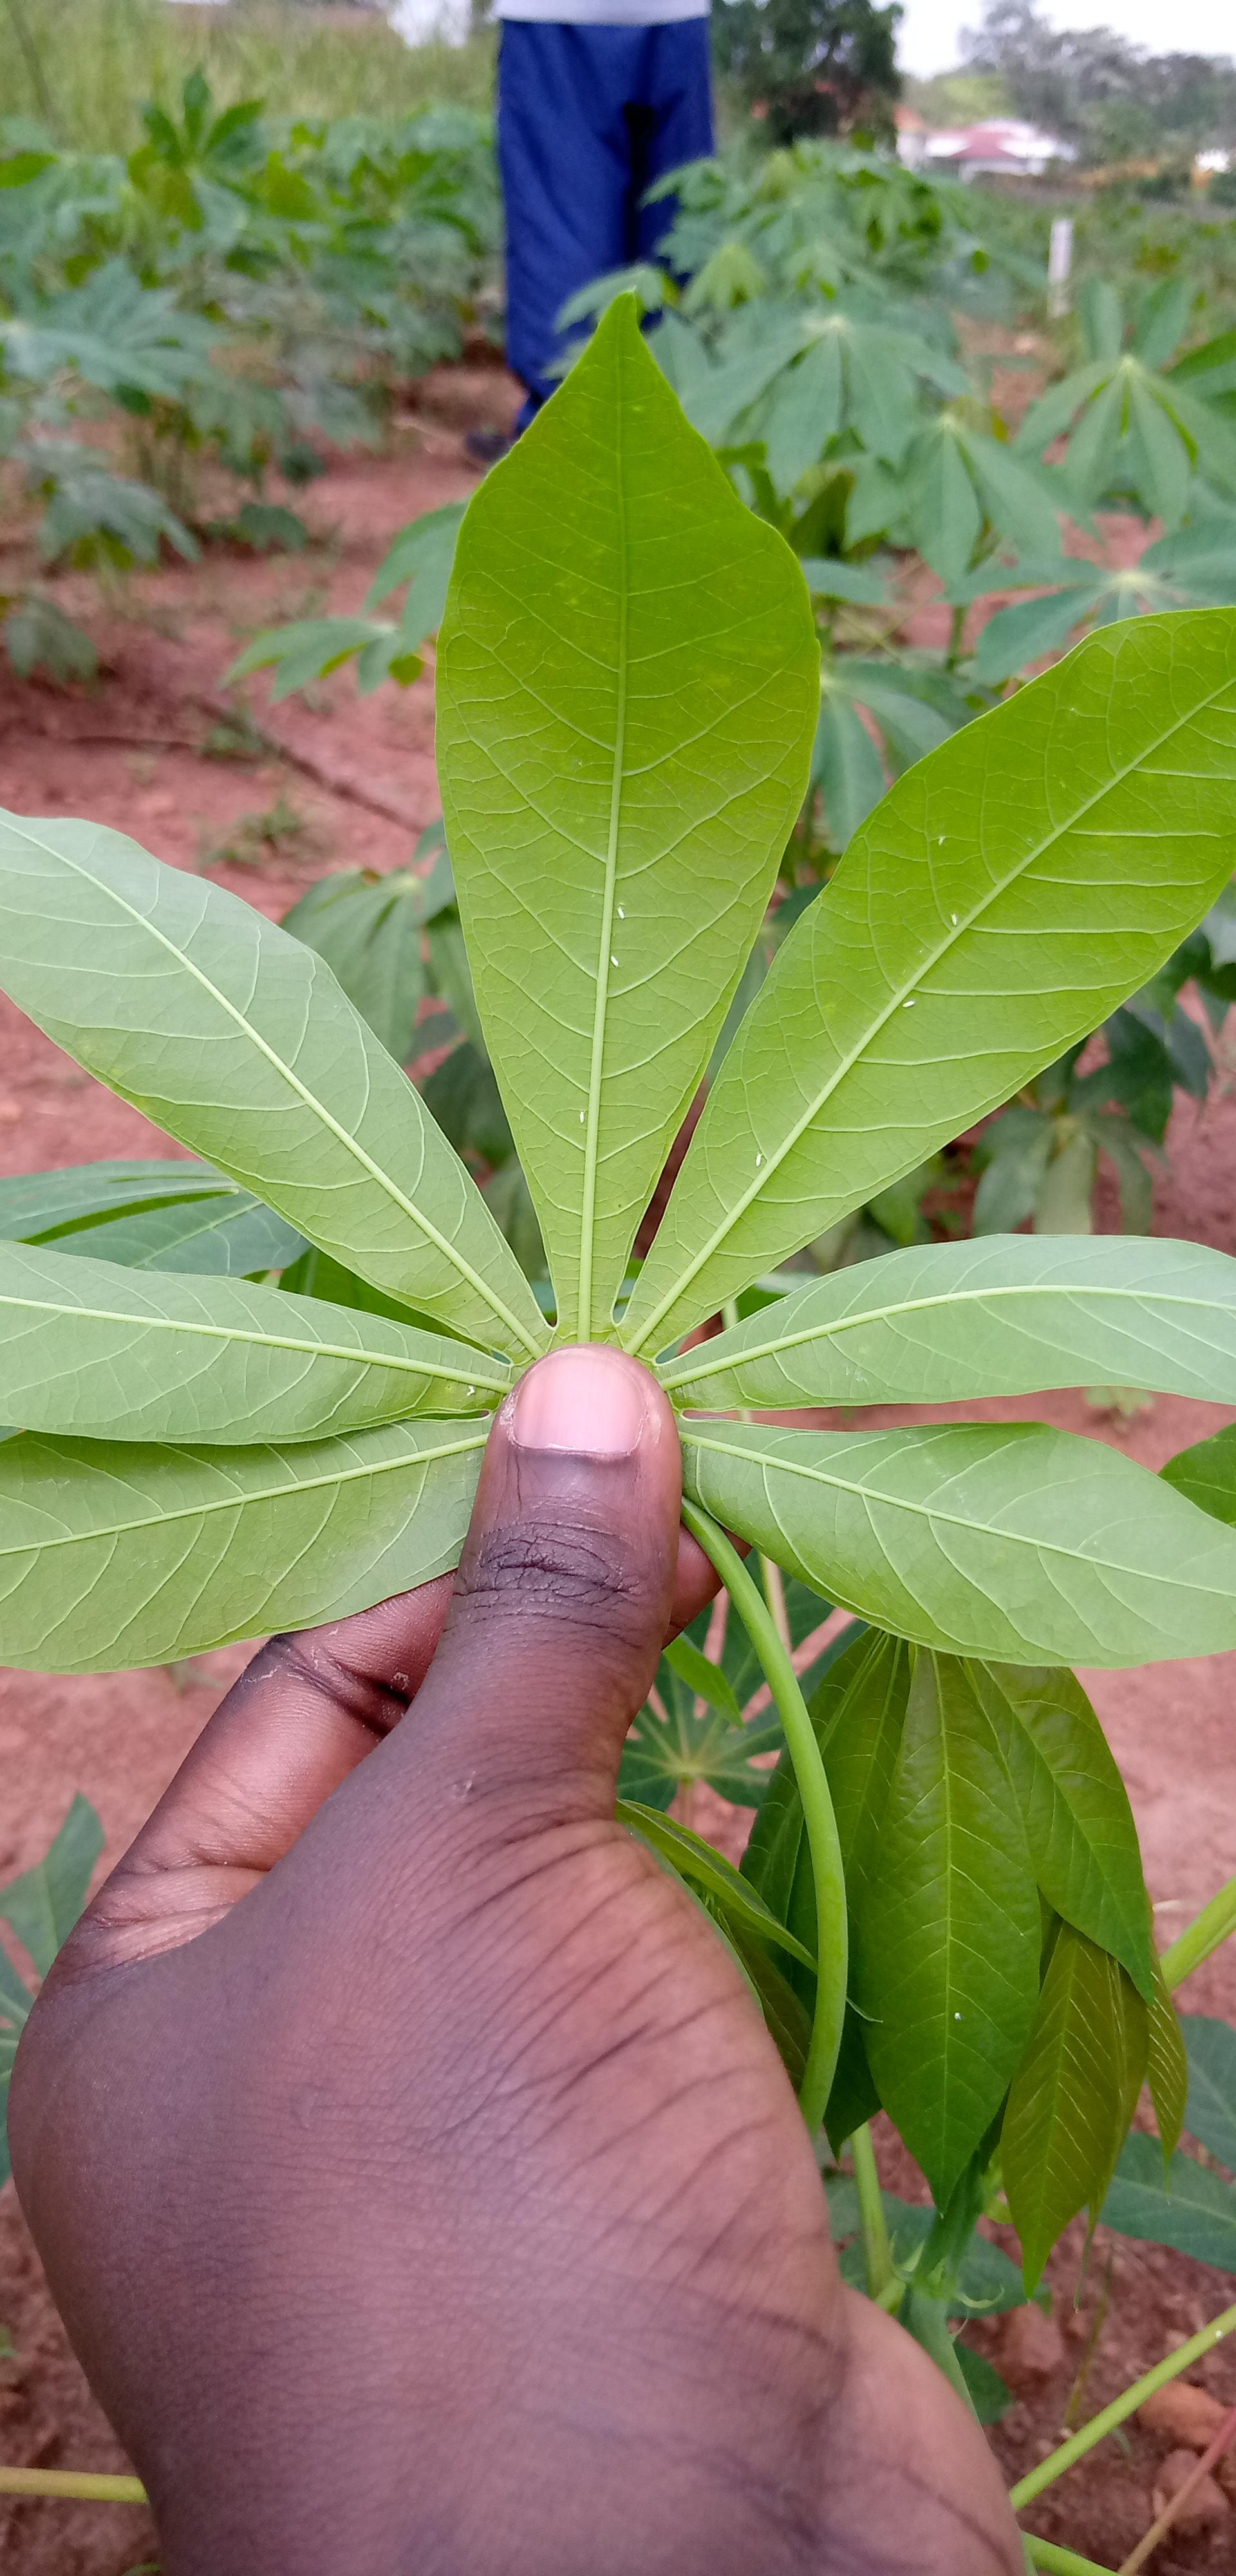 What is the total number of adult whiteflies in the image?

9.